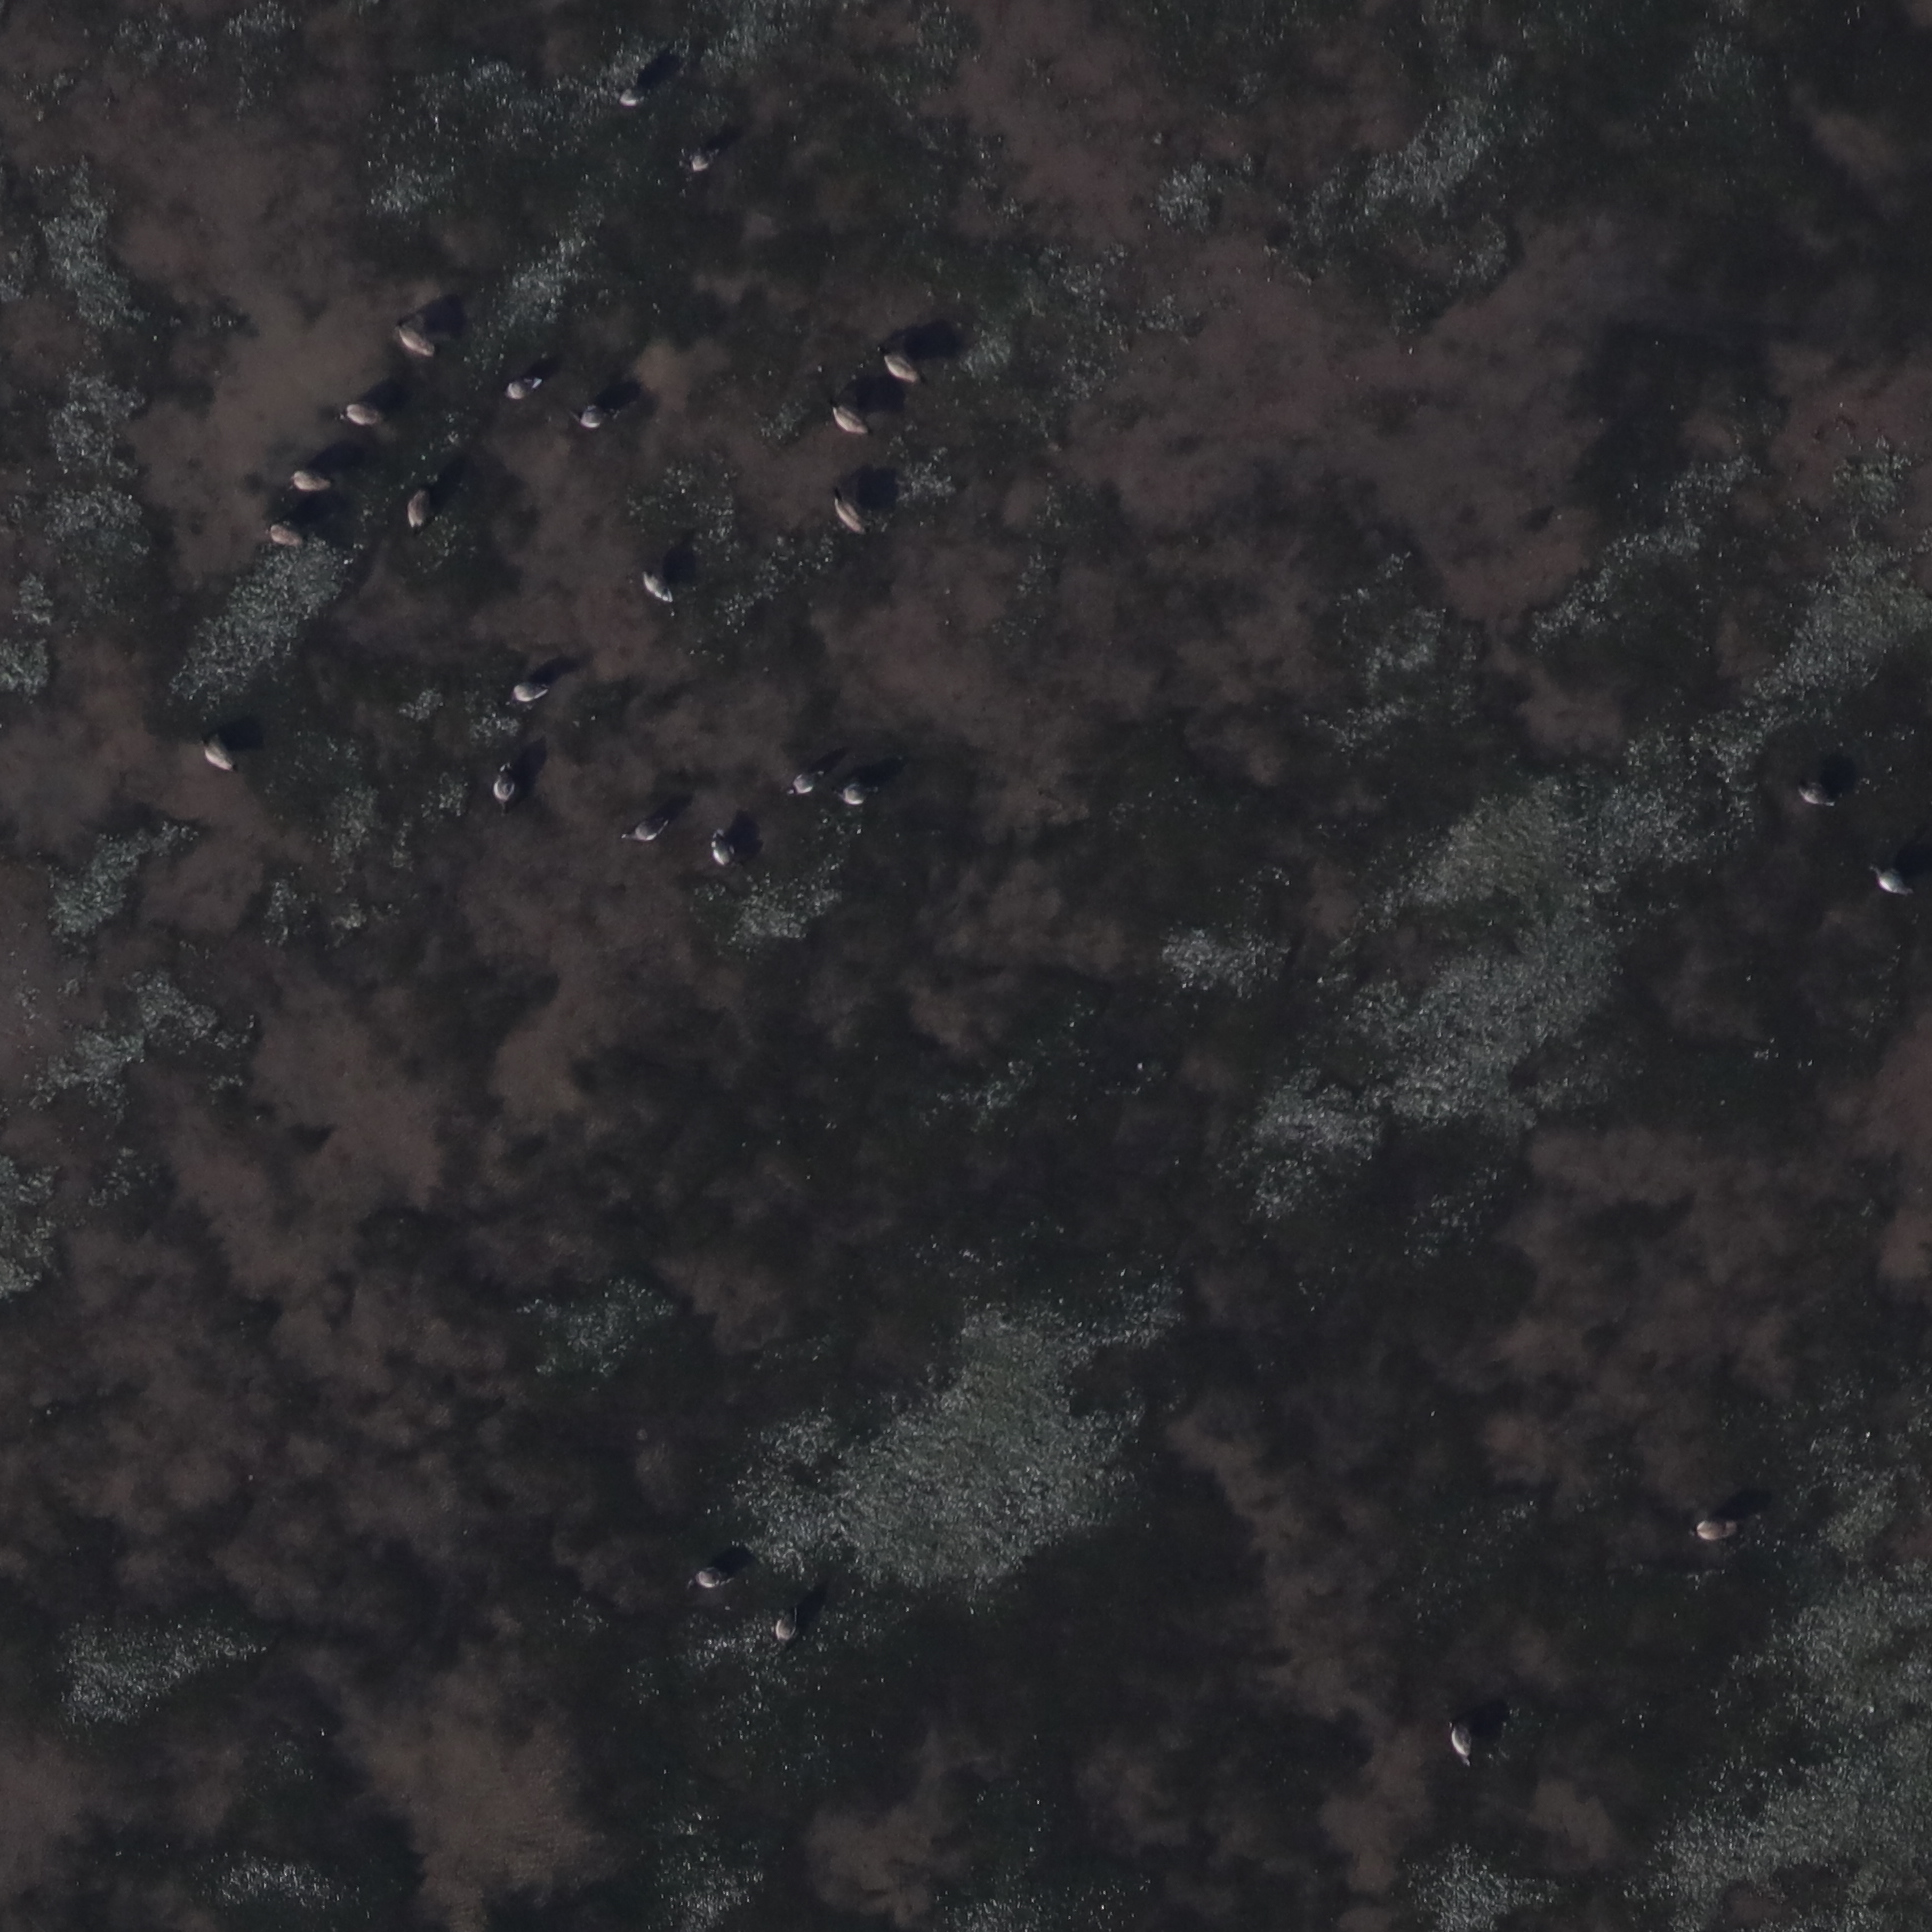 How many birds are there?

26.